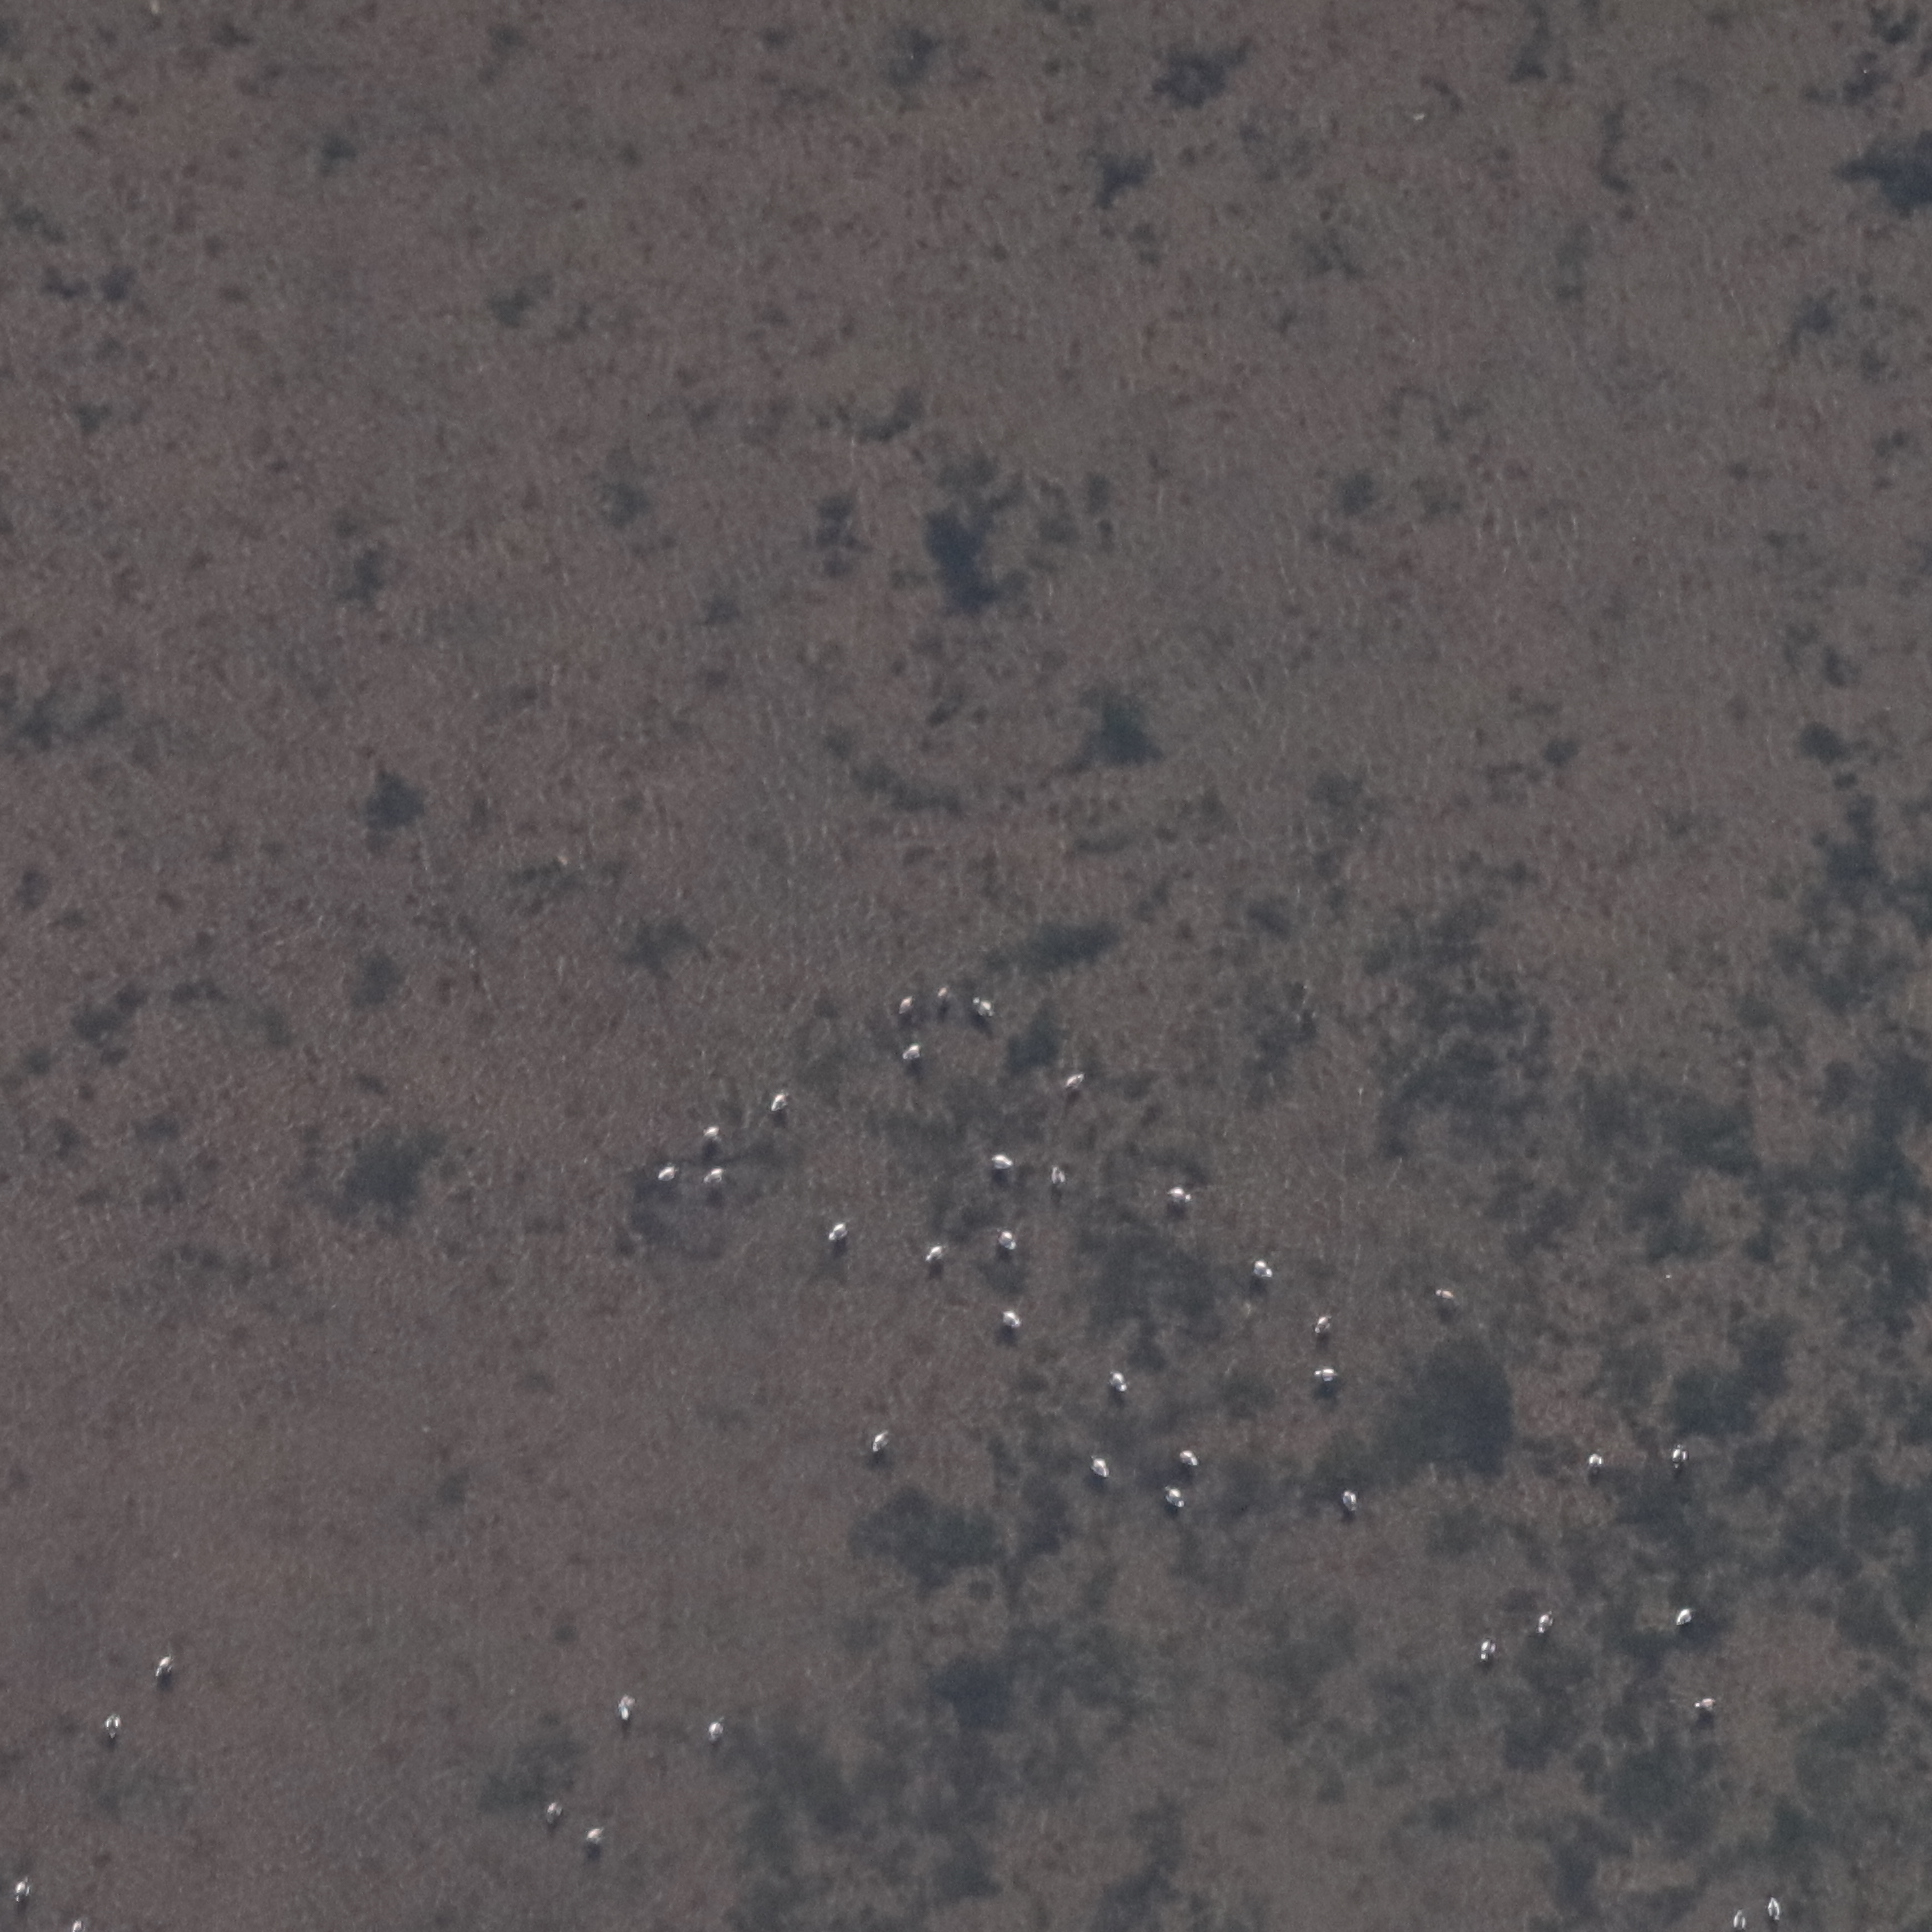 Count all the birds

41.